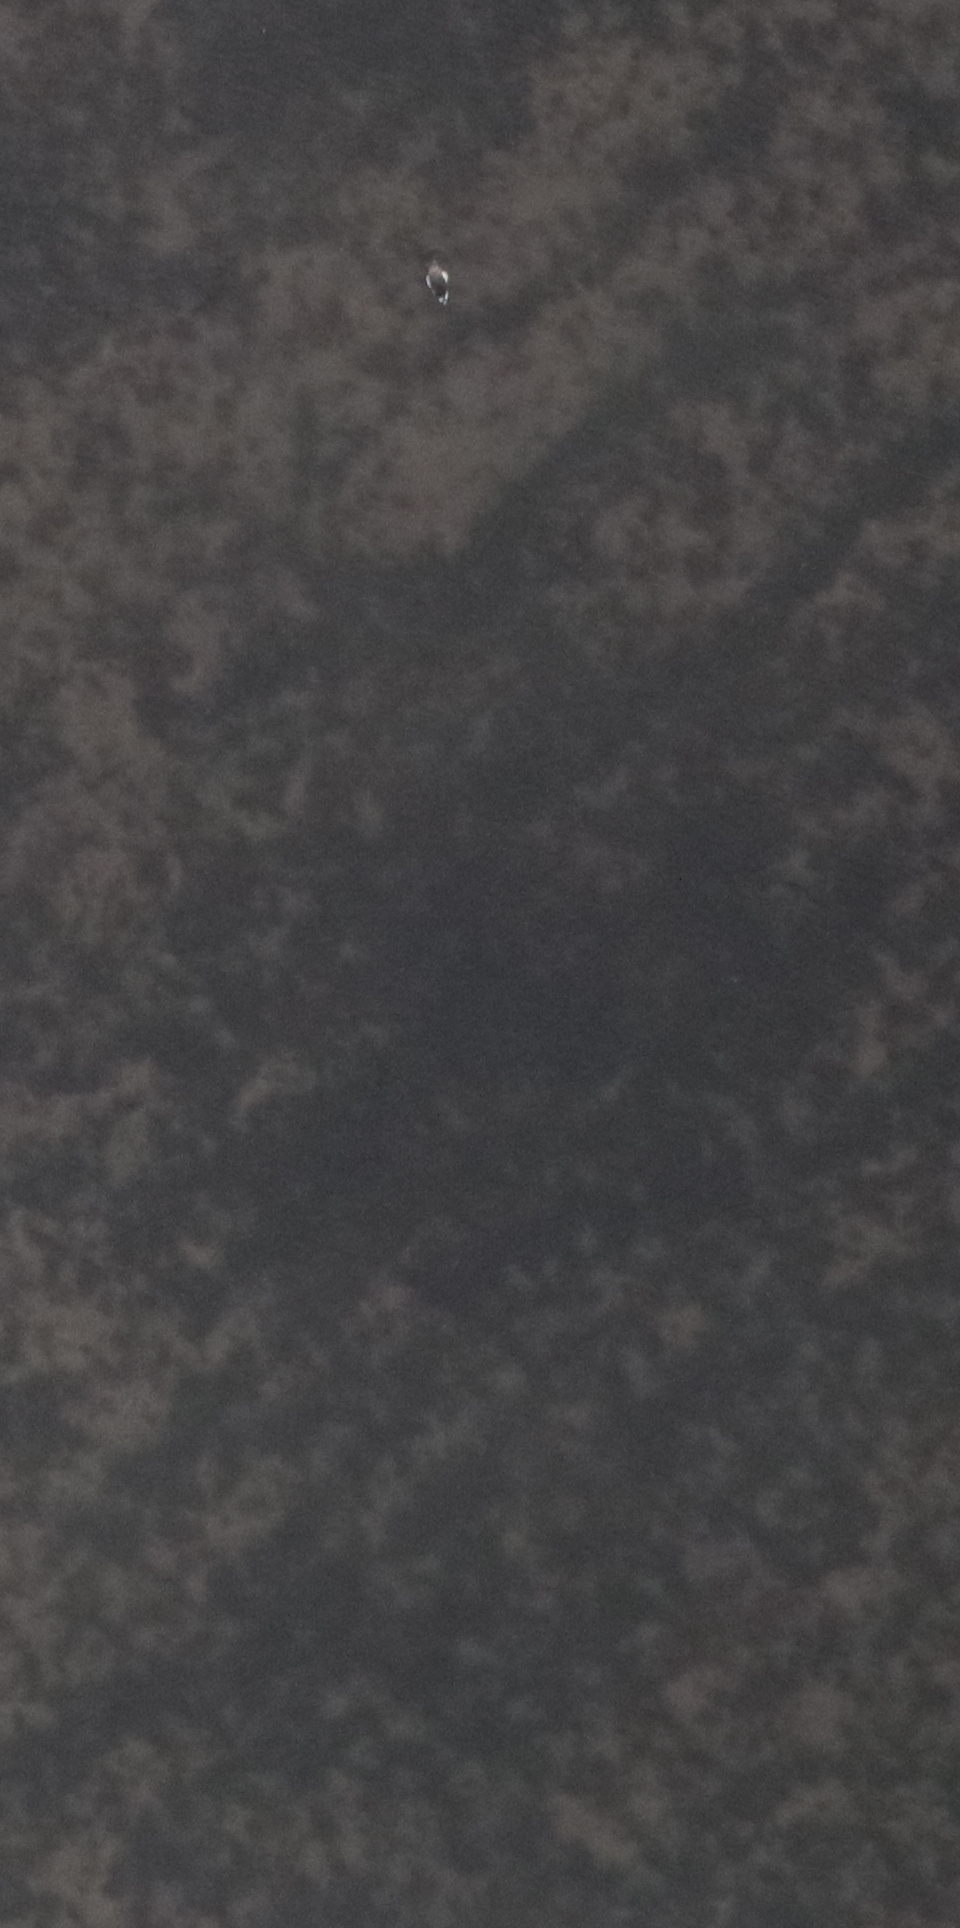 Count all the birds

1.